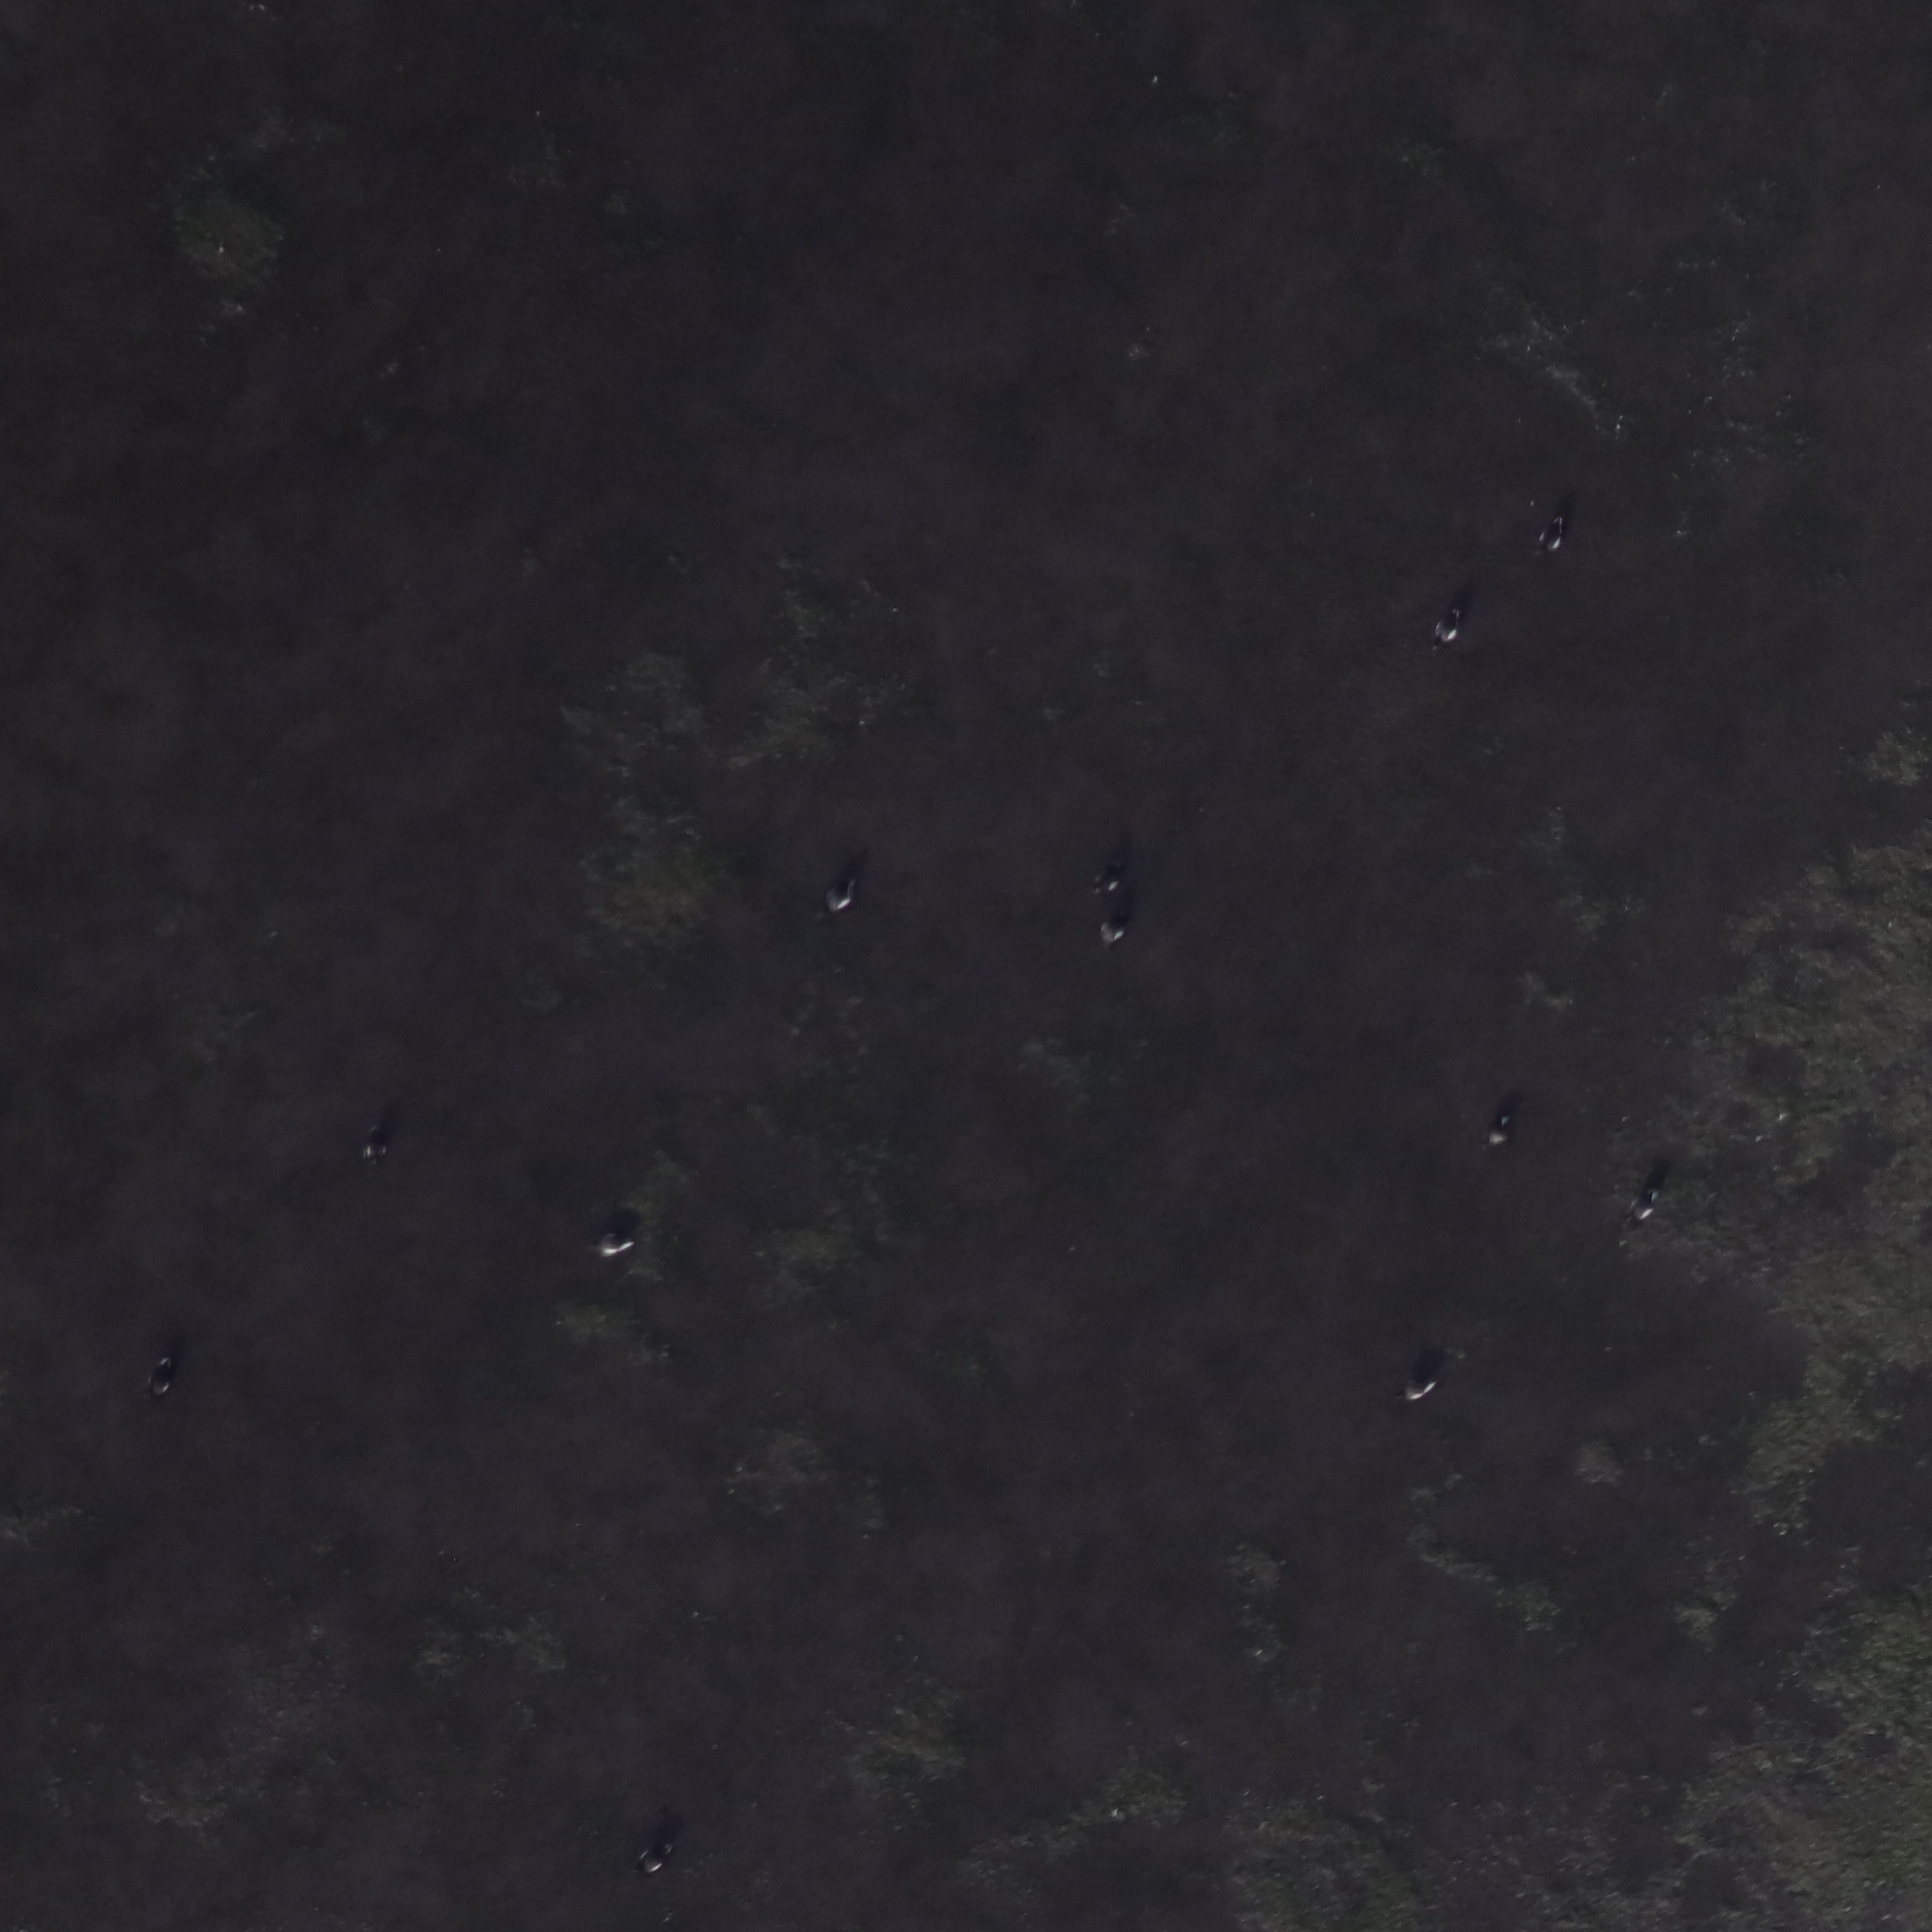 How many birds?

12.